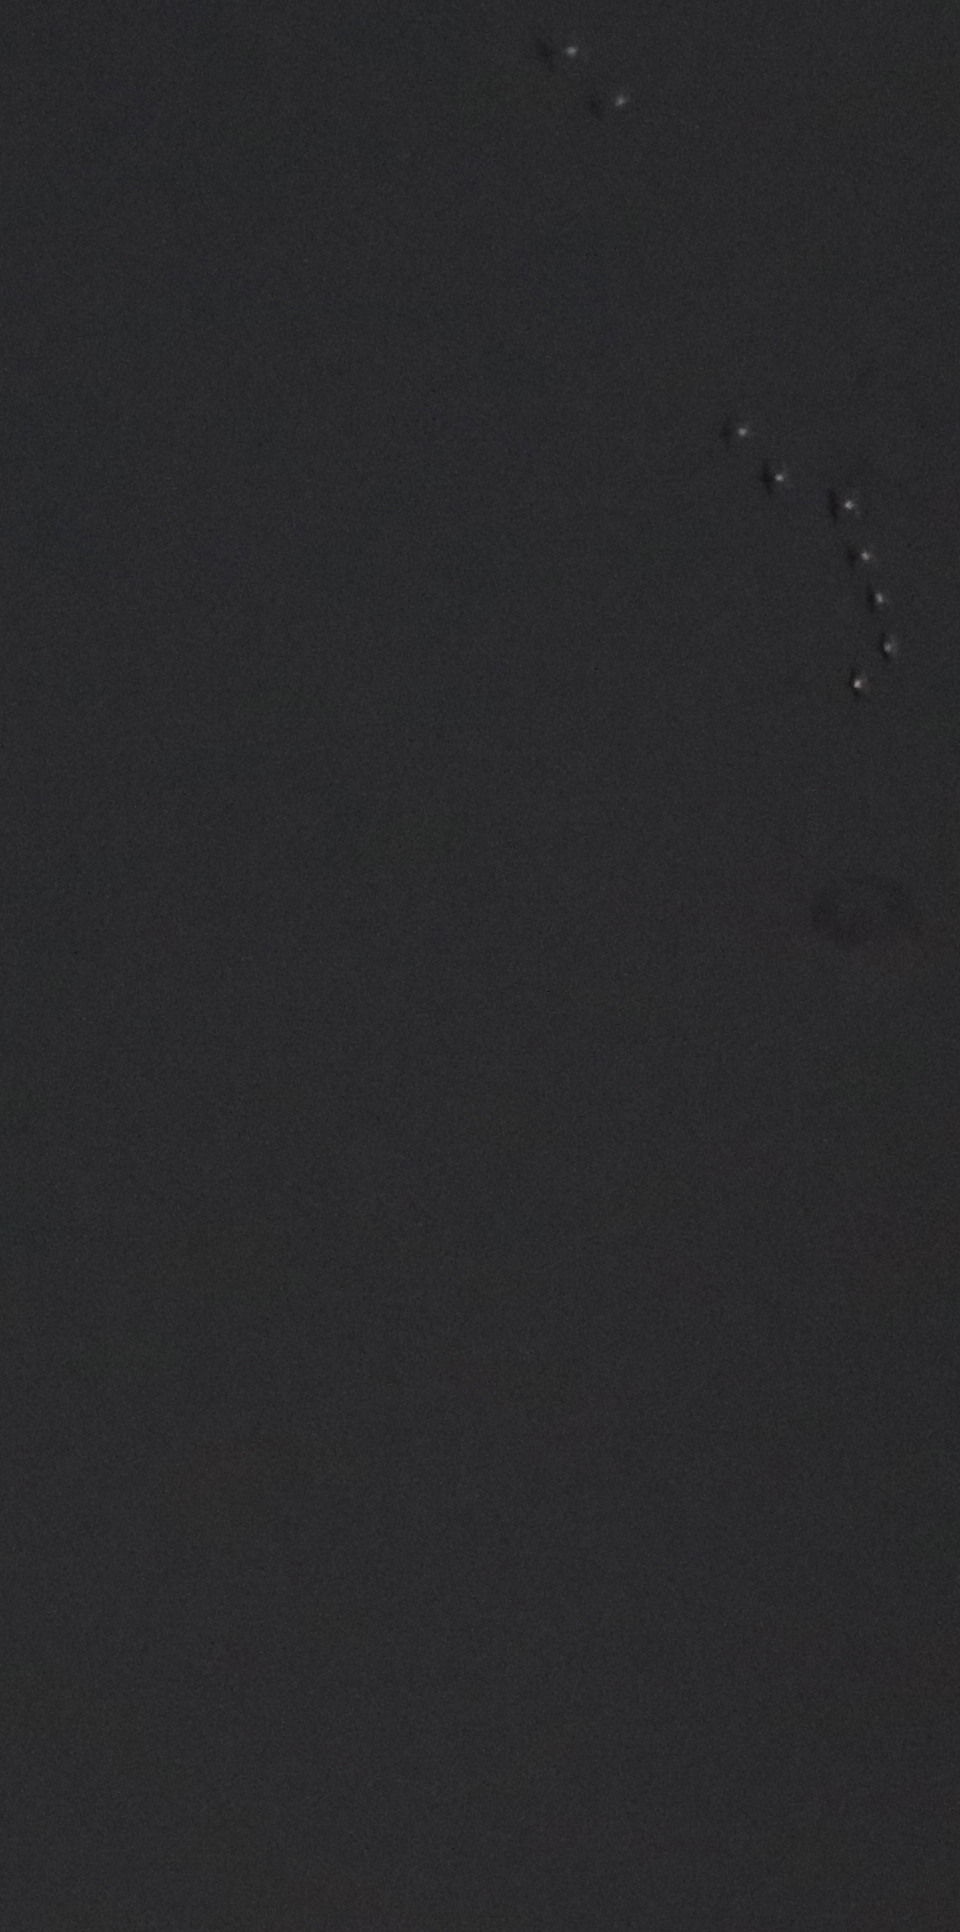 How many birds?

9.